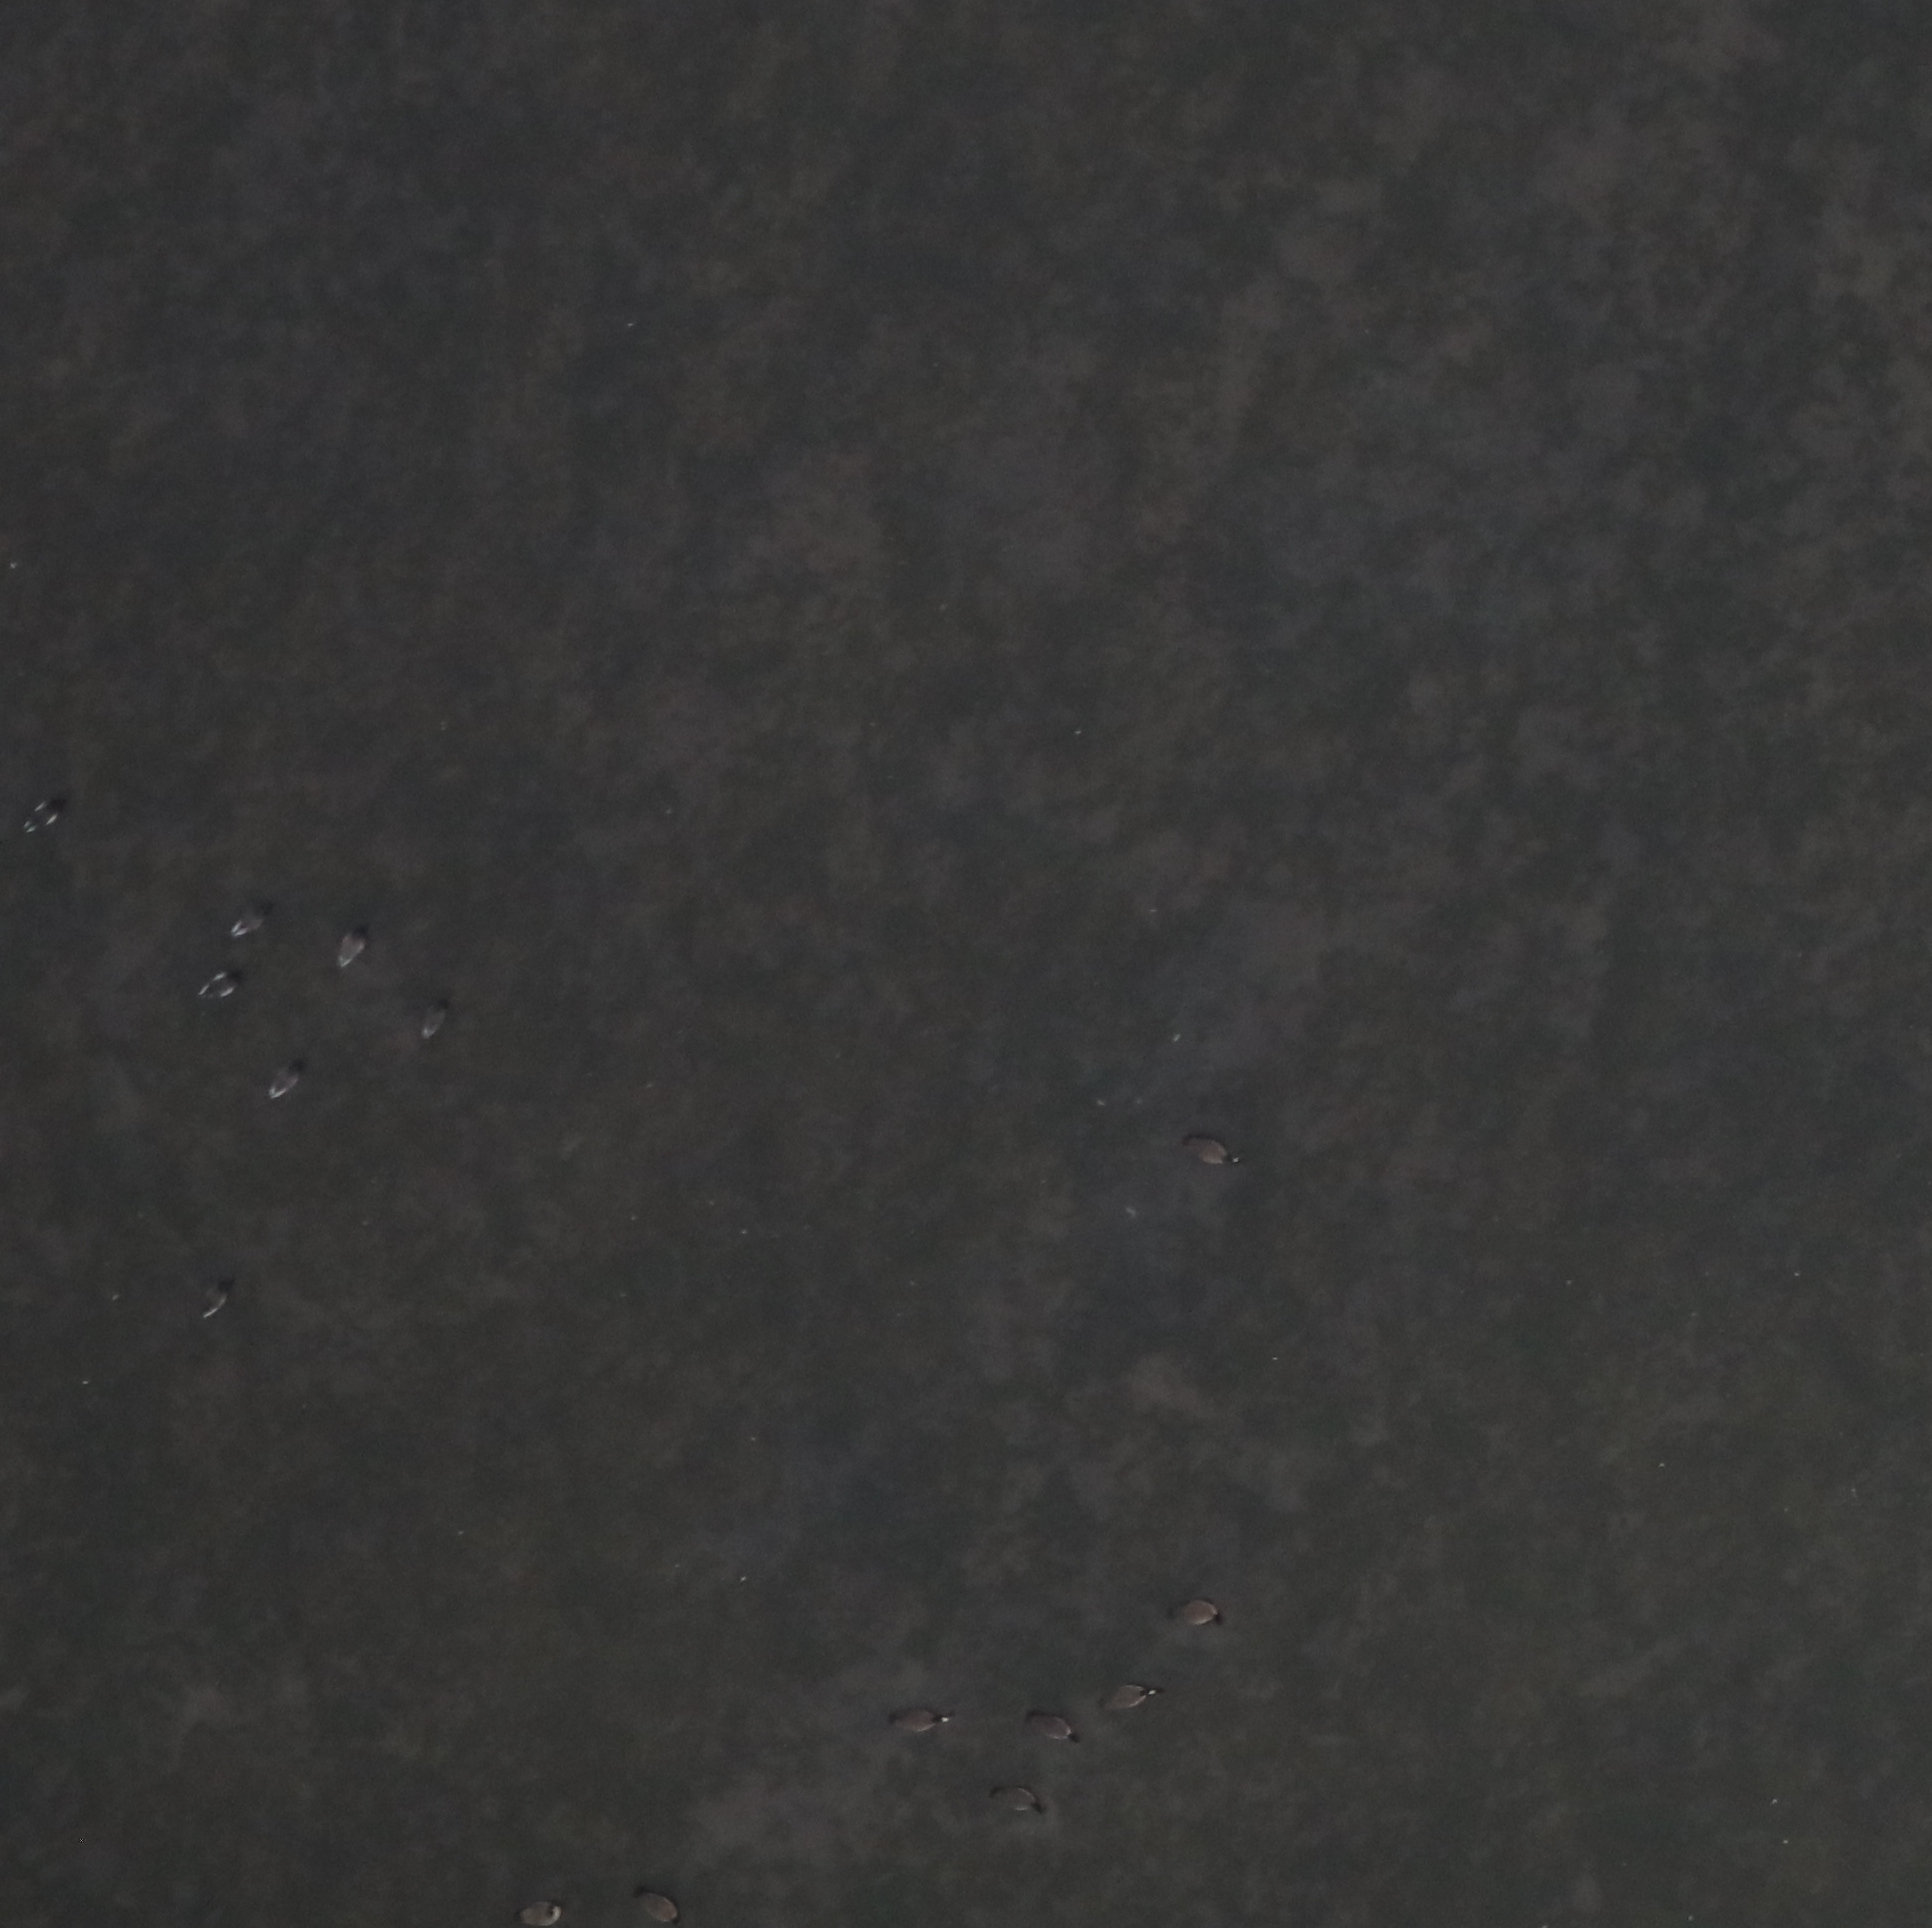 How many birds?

15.